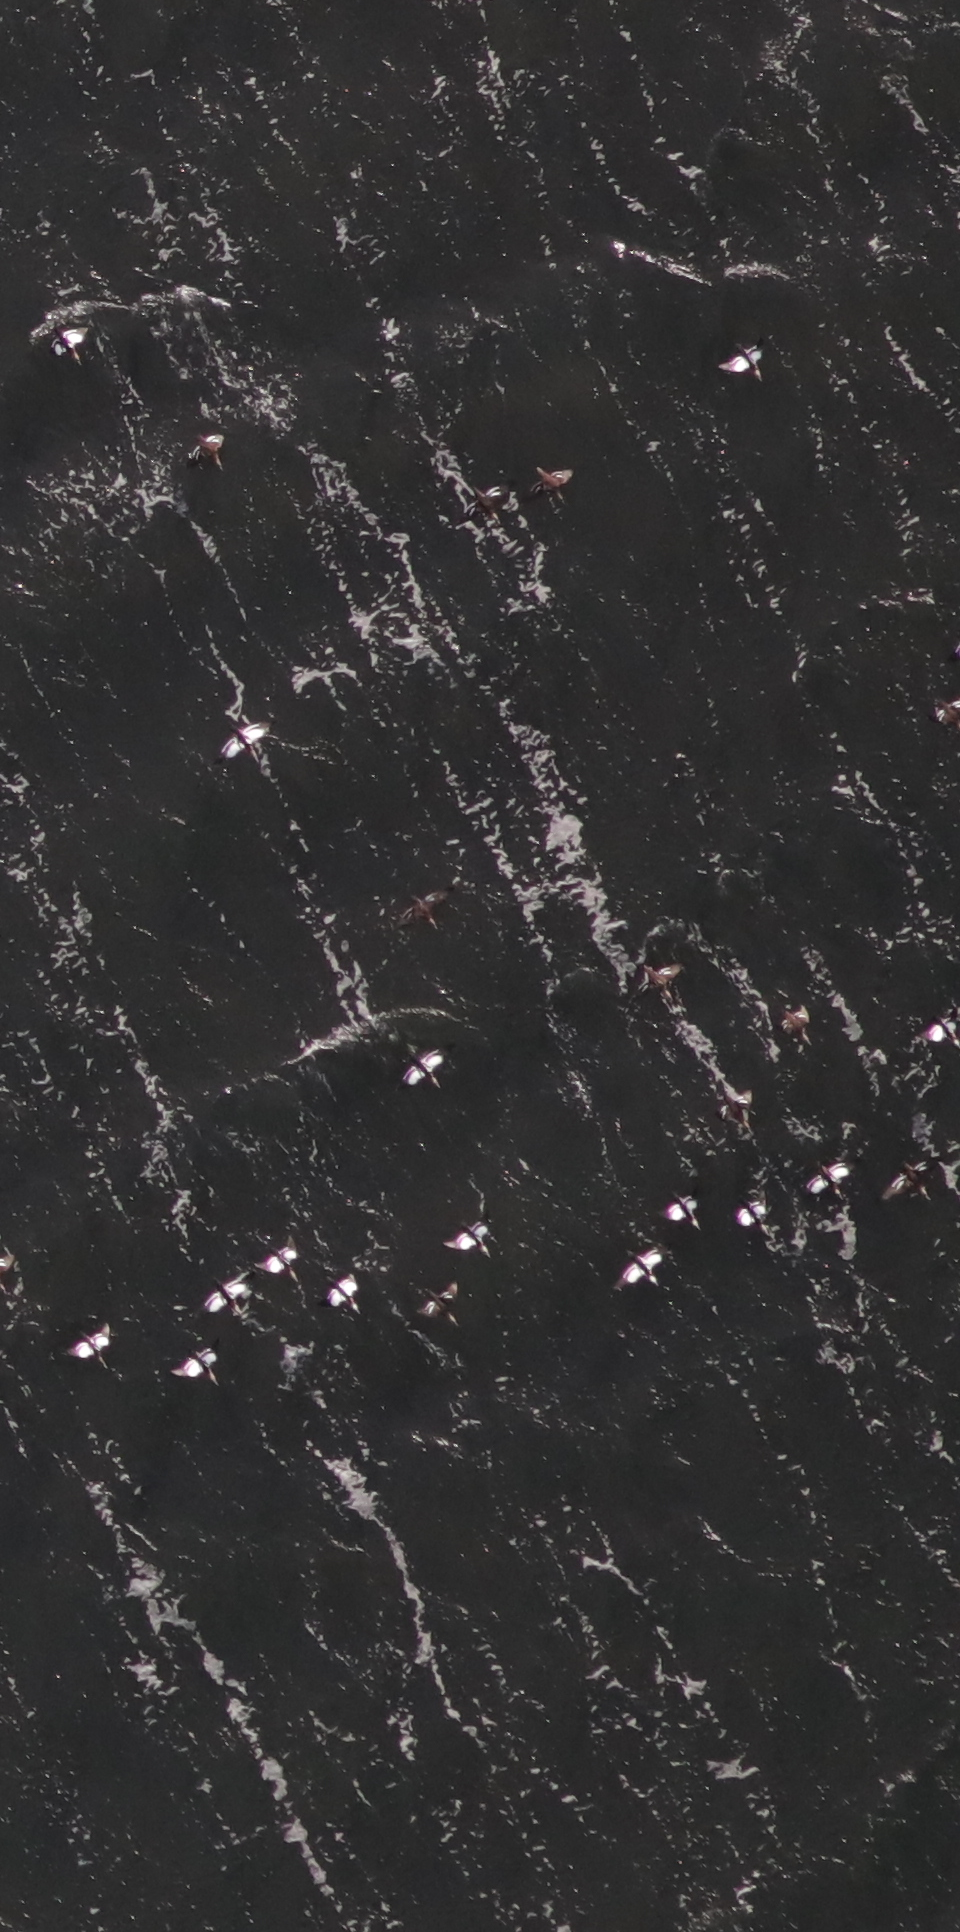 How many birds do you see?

25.